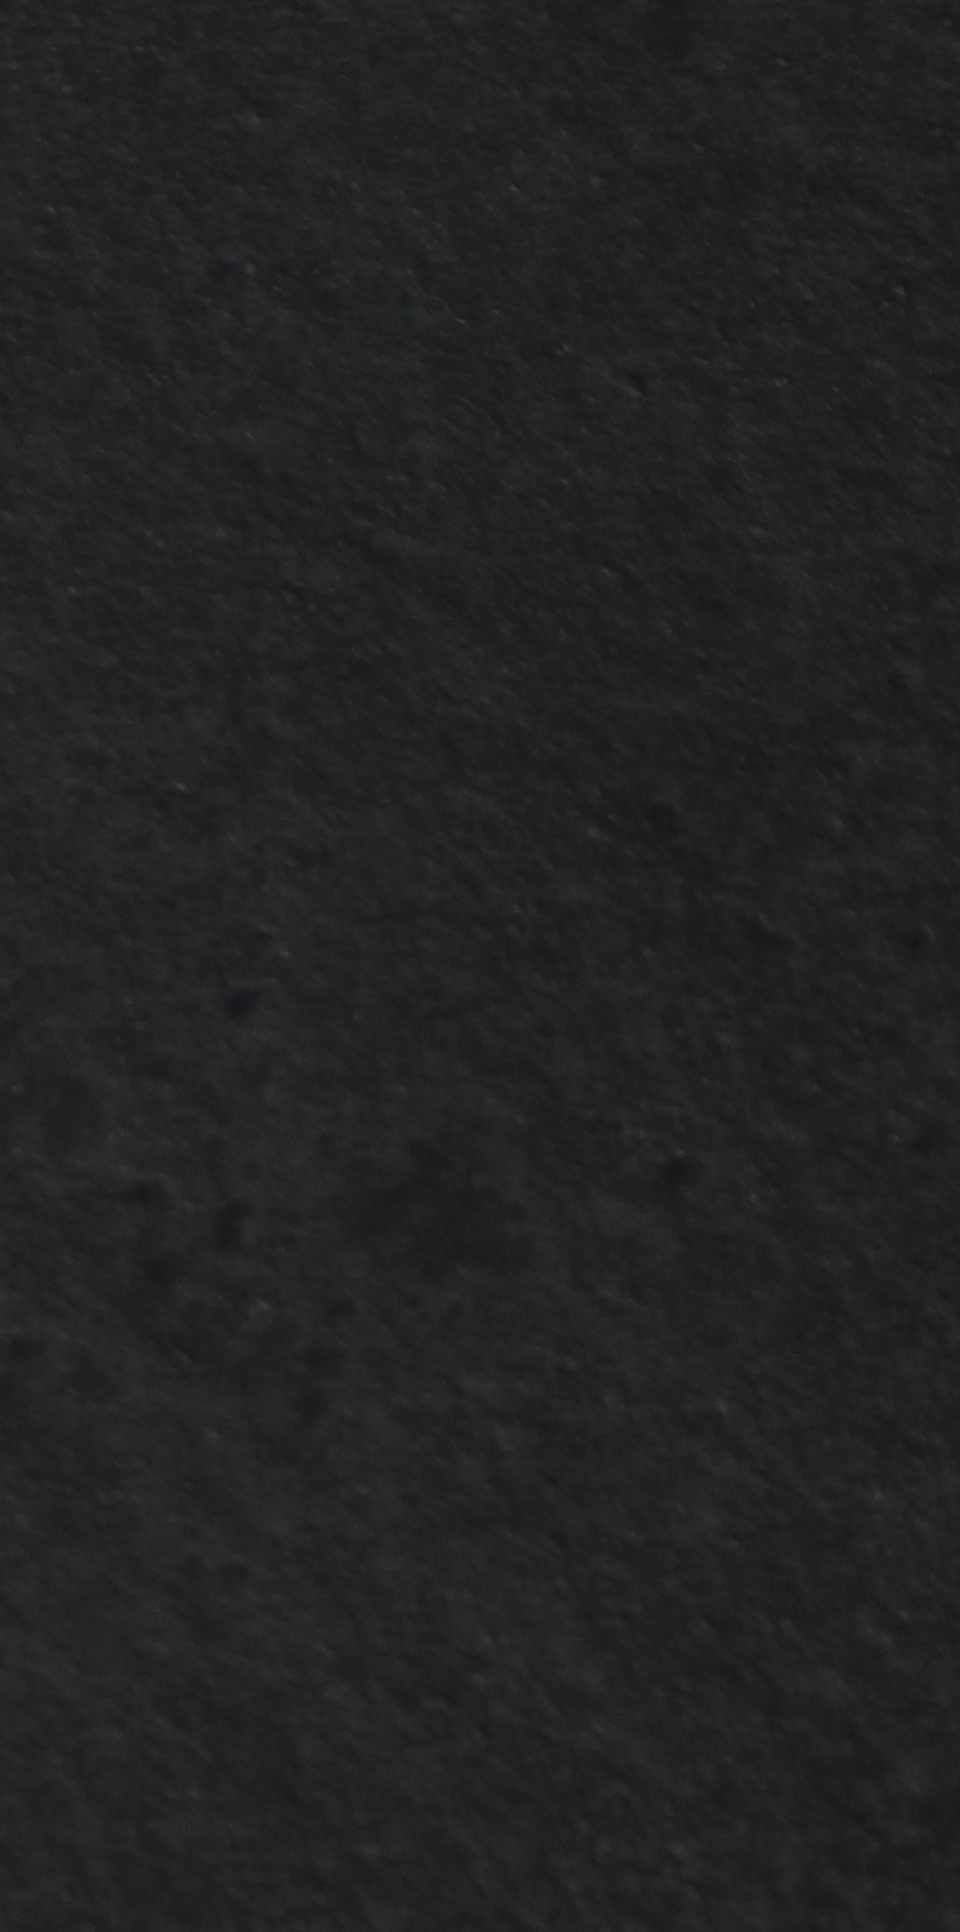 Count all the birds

0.